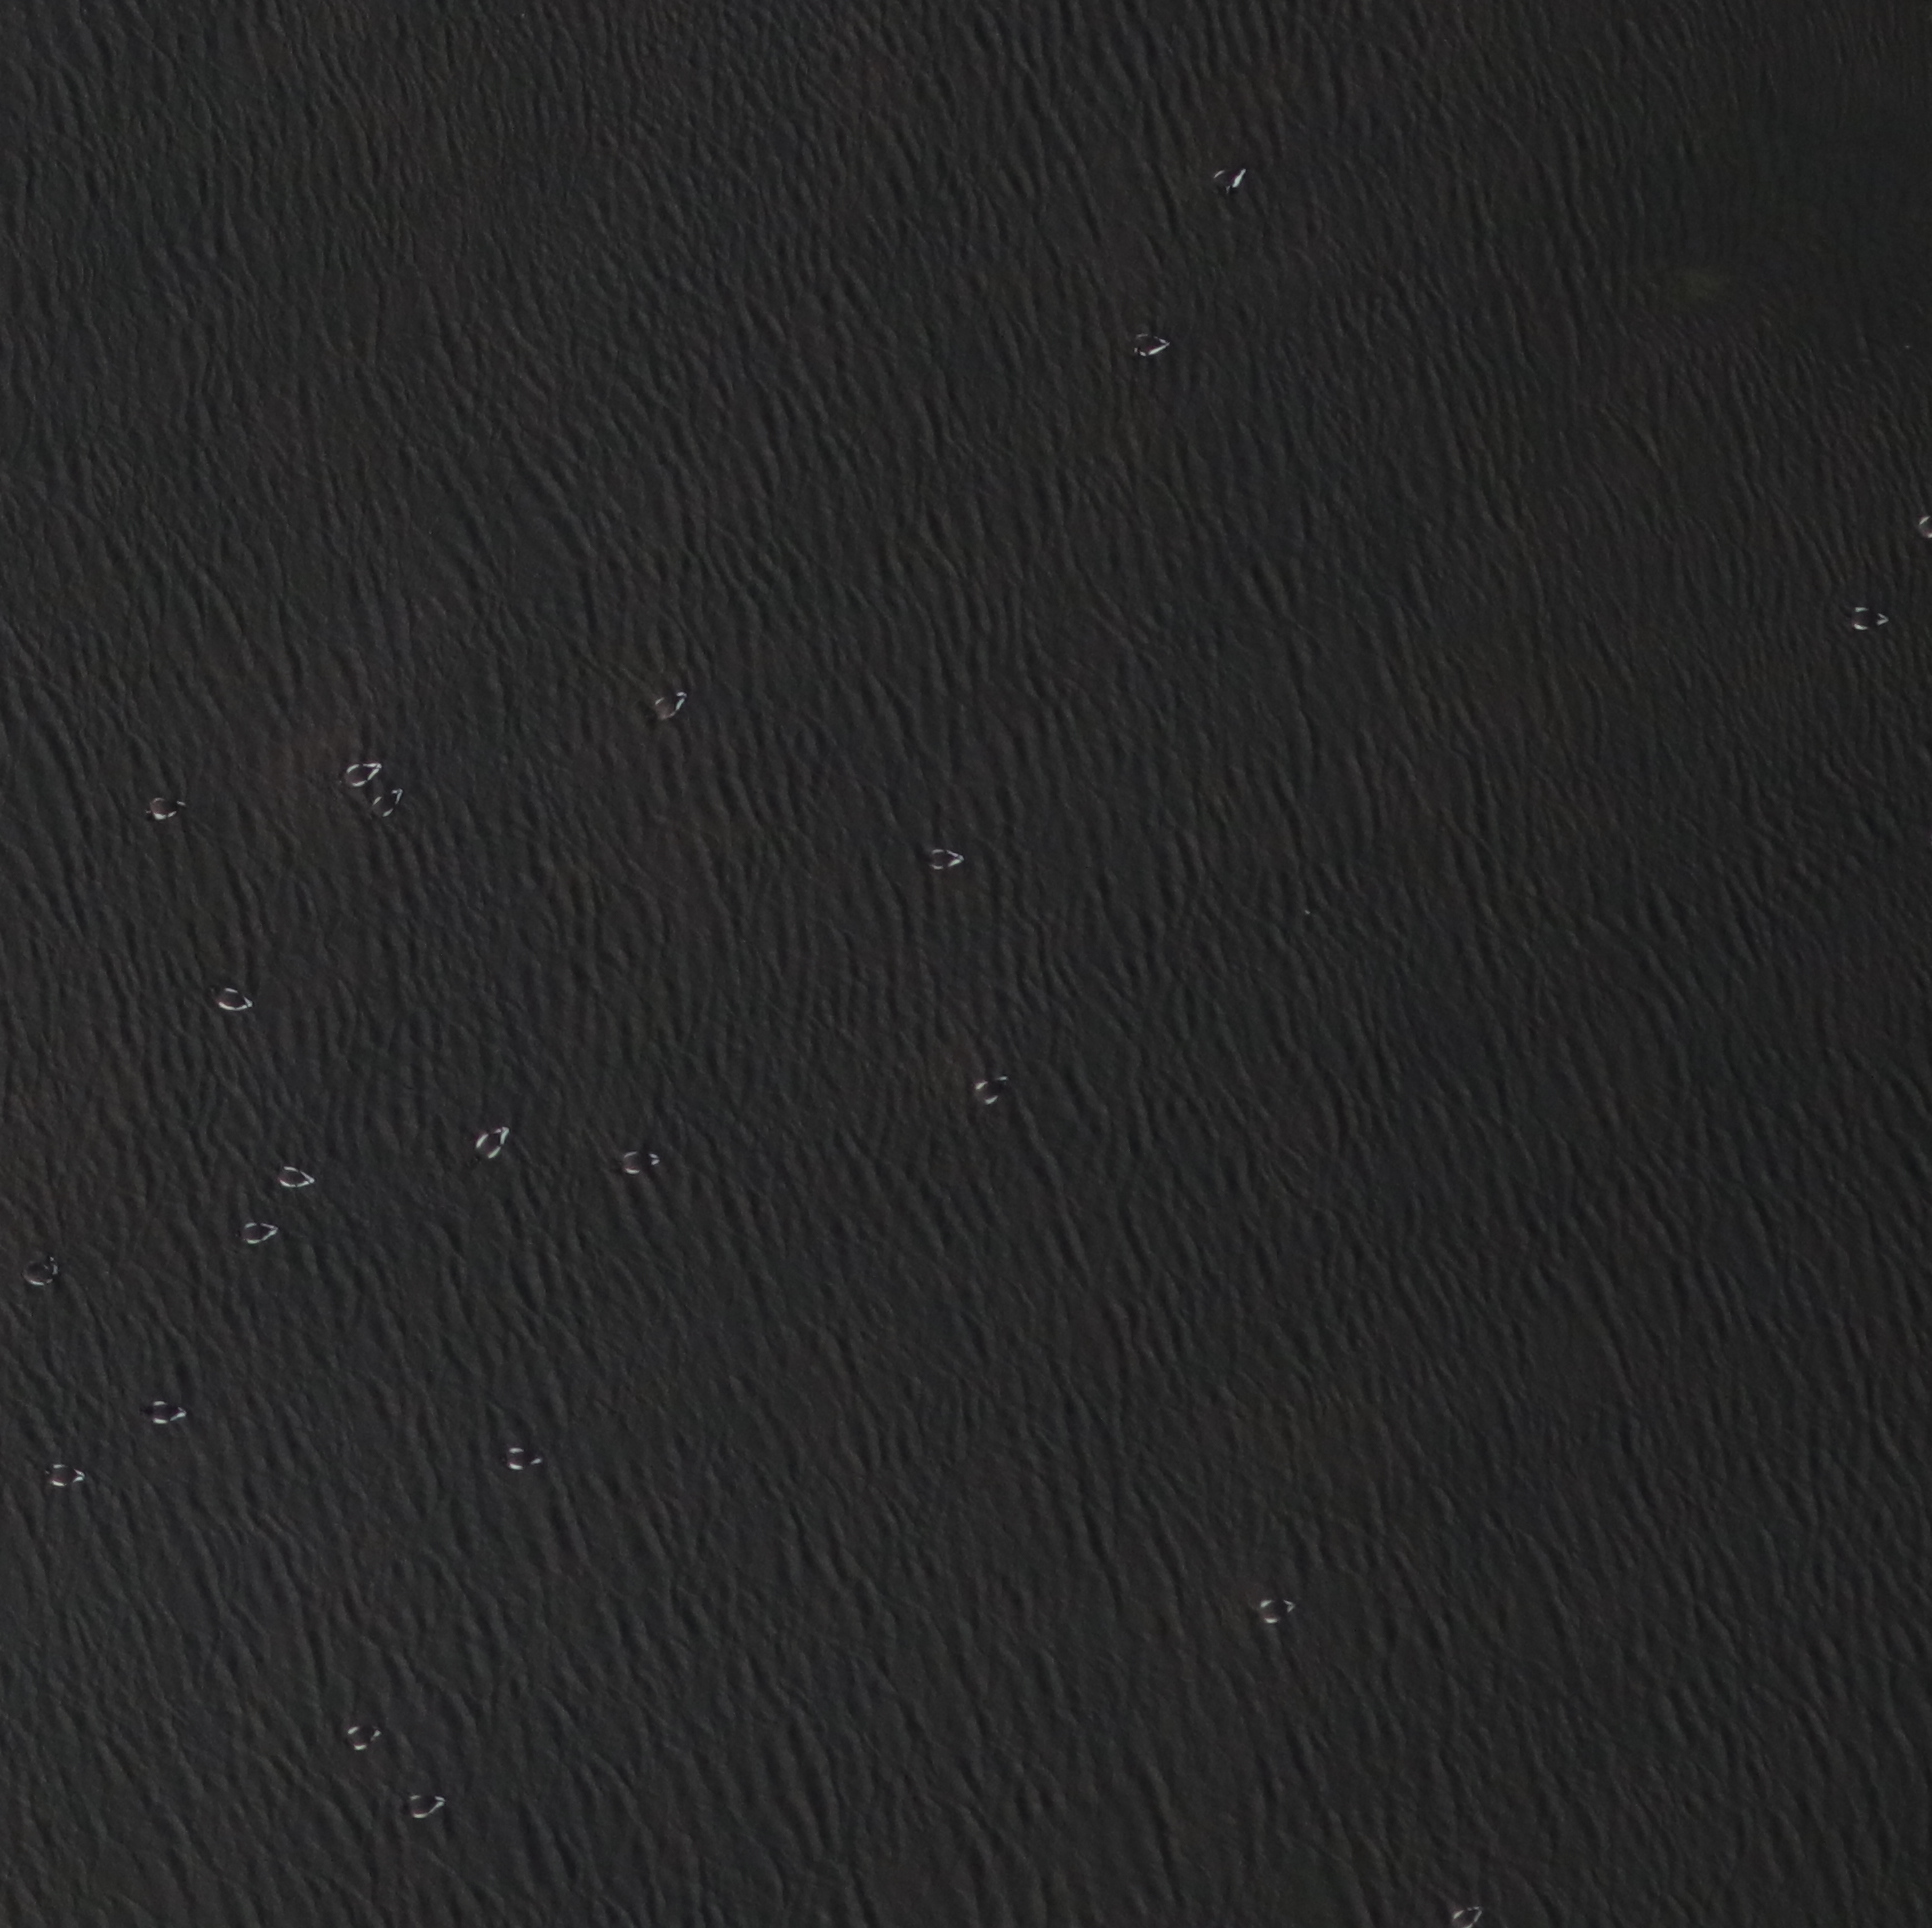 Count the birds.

22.